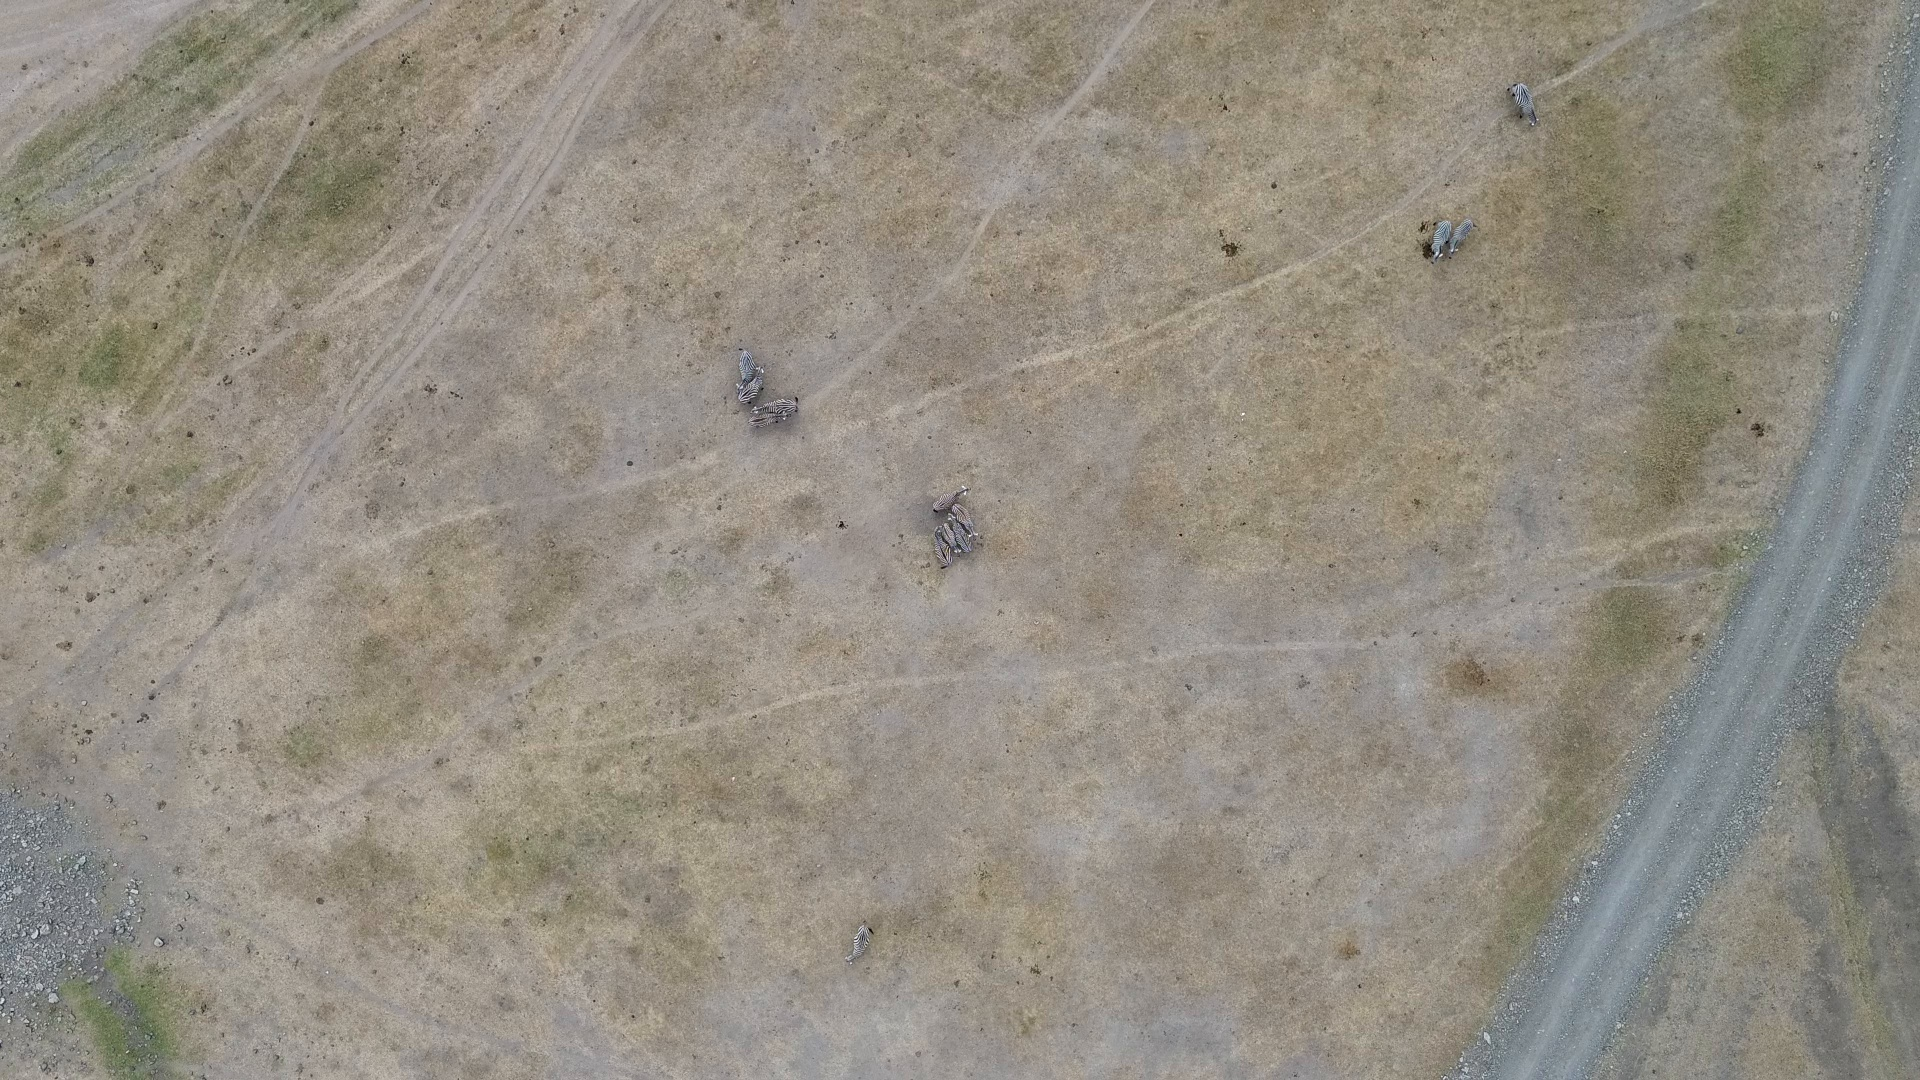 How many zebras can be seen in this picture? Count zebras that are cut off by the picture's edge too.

13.